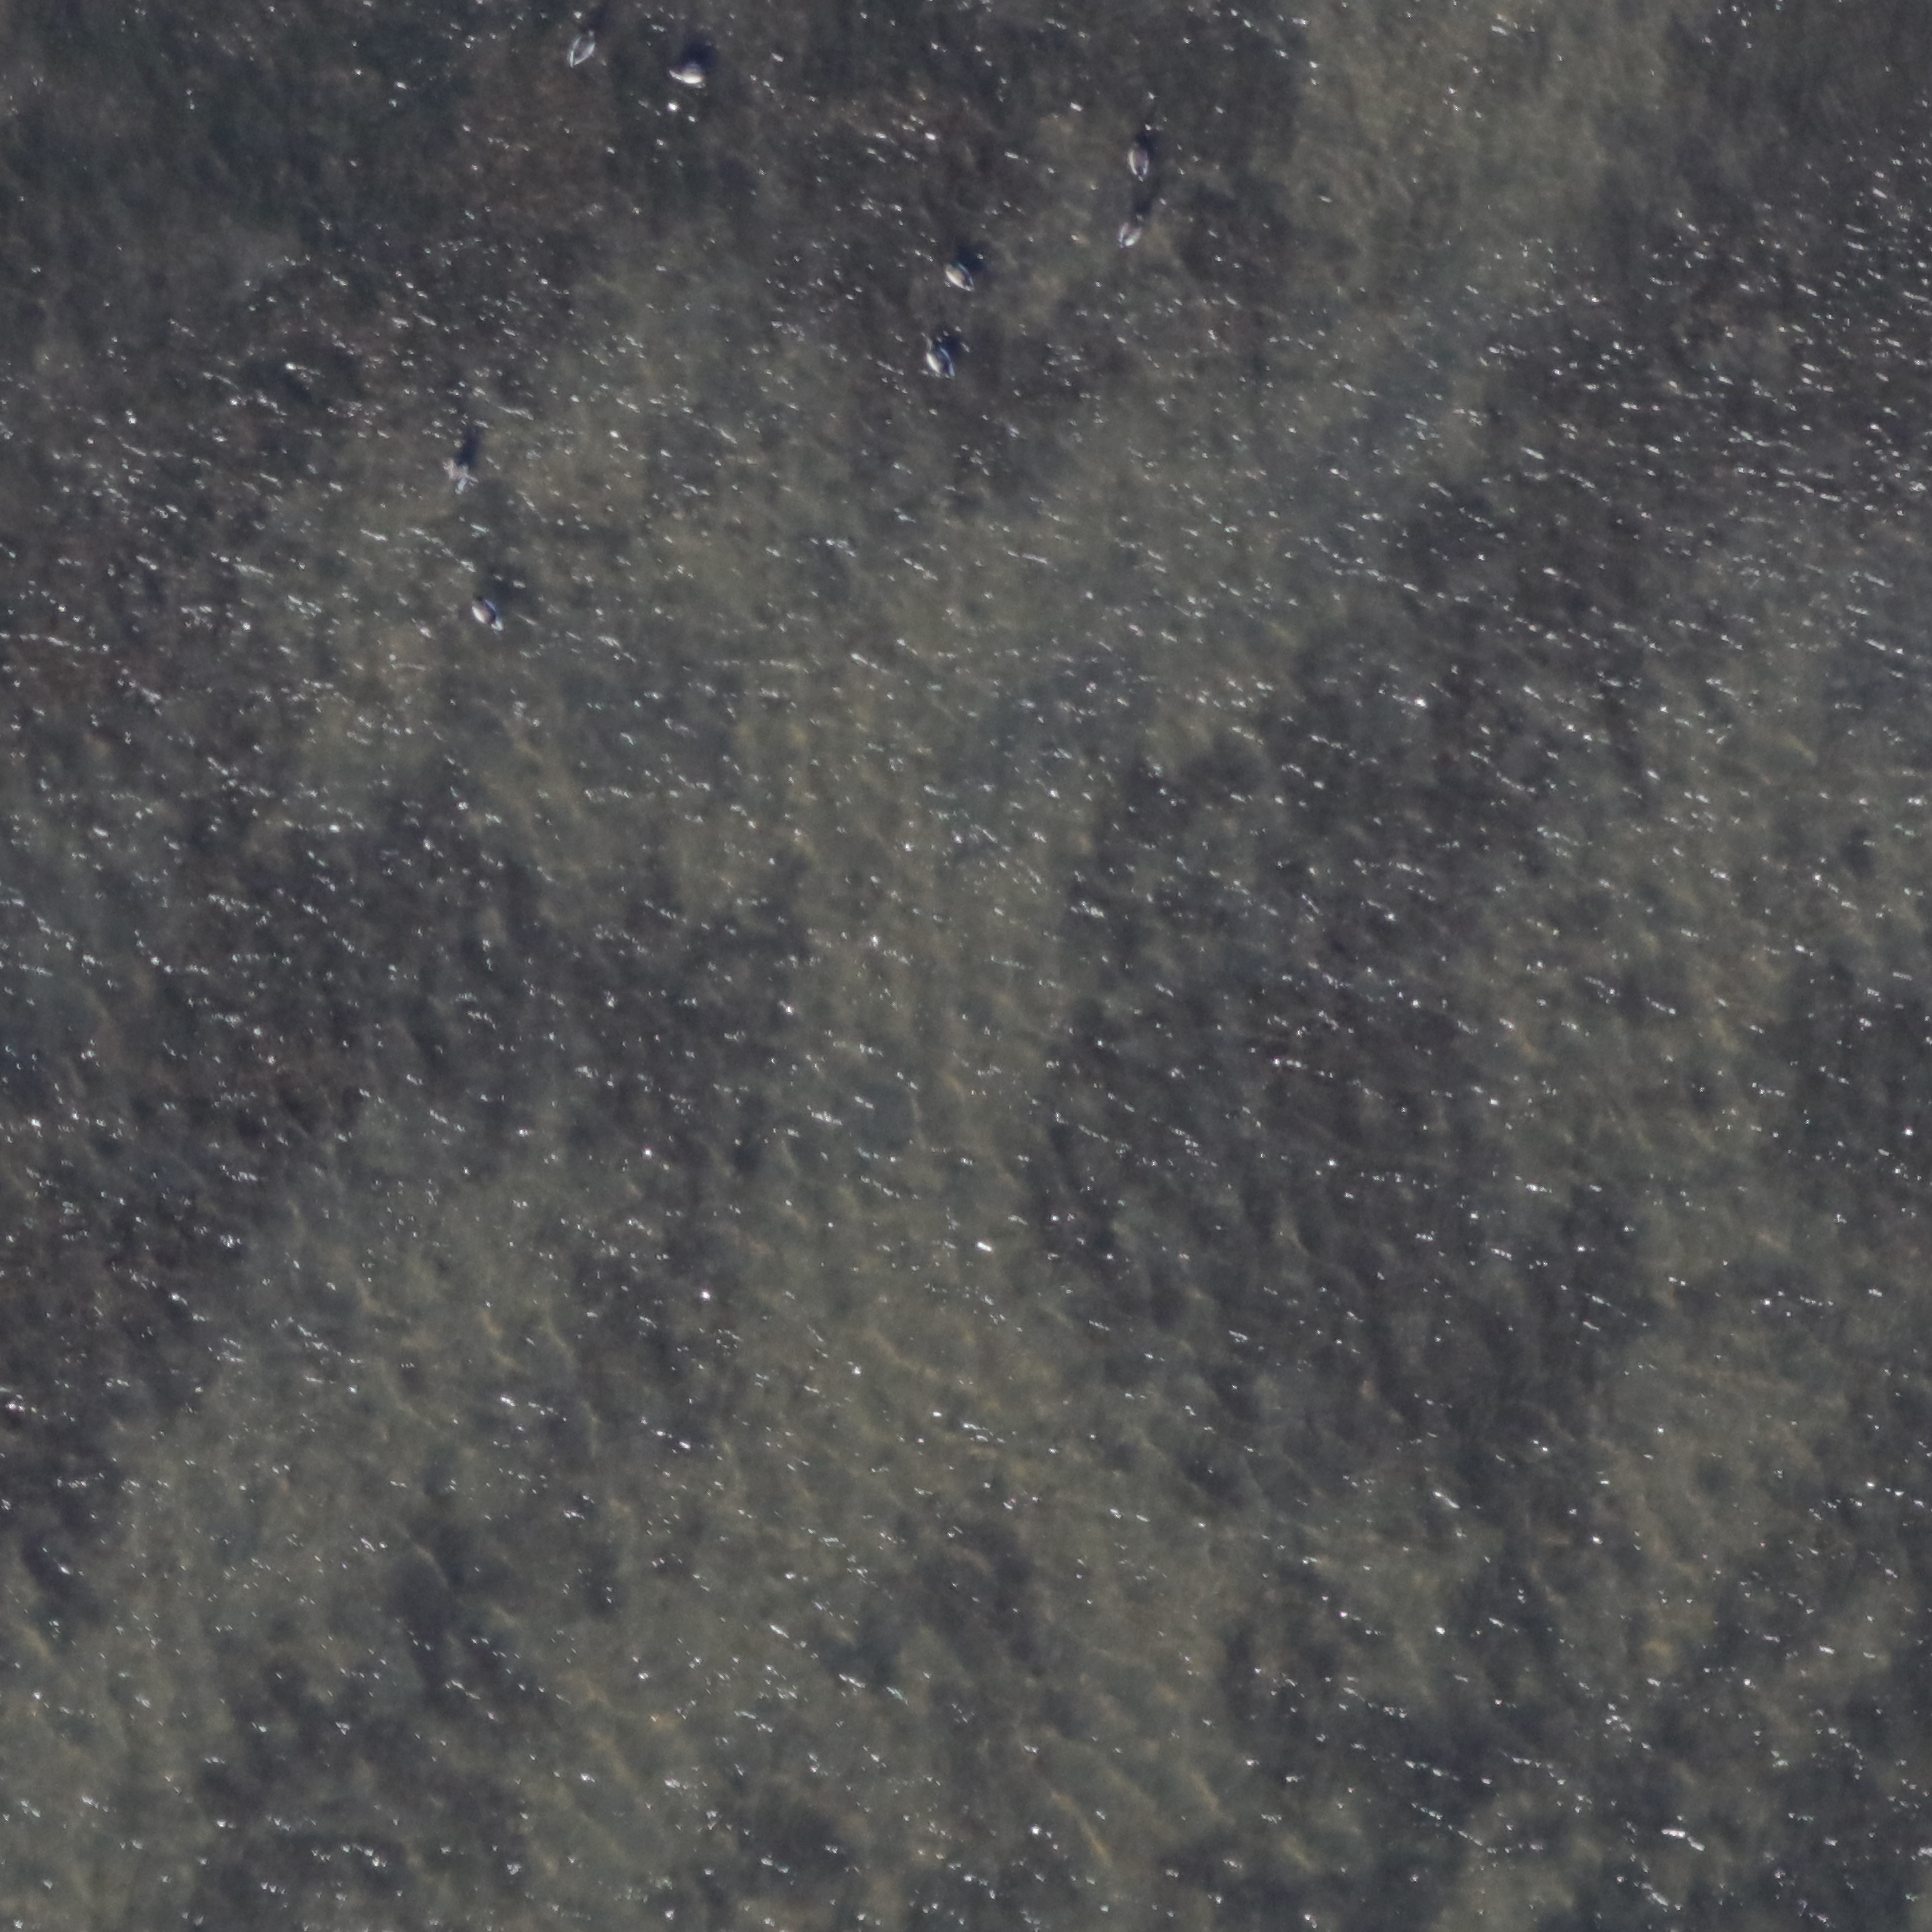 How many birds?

8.